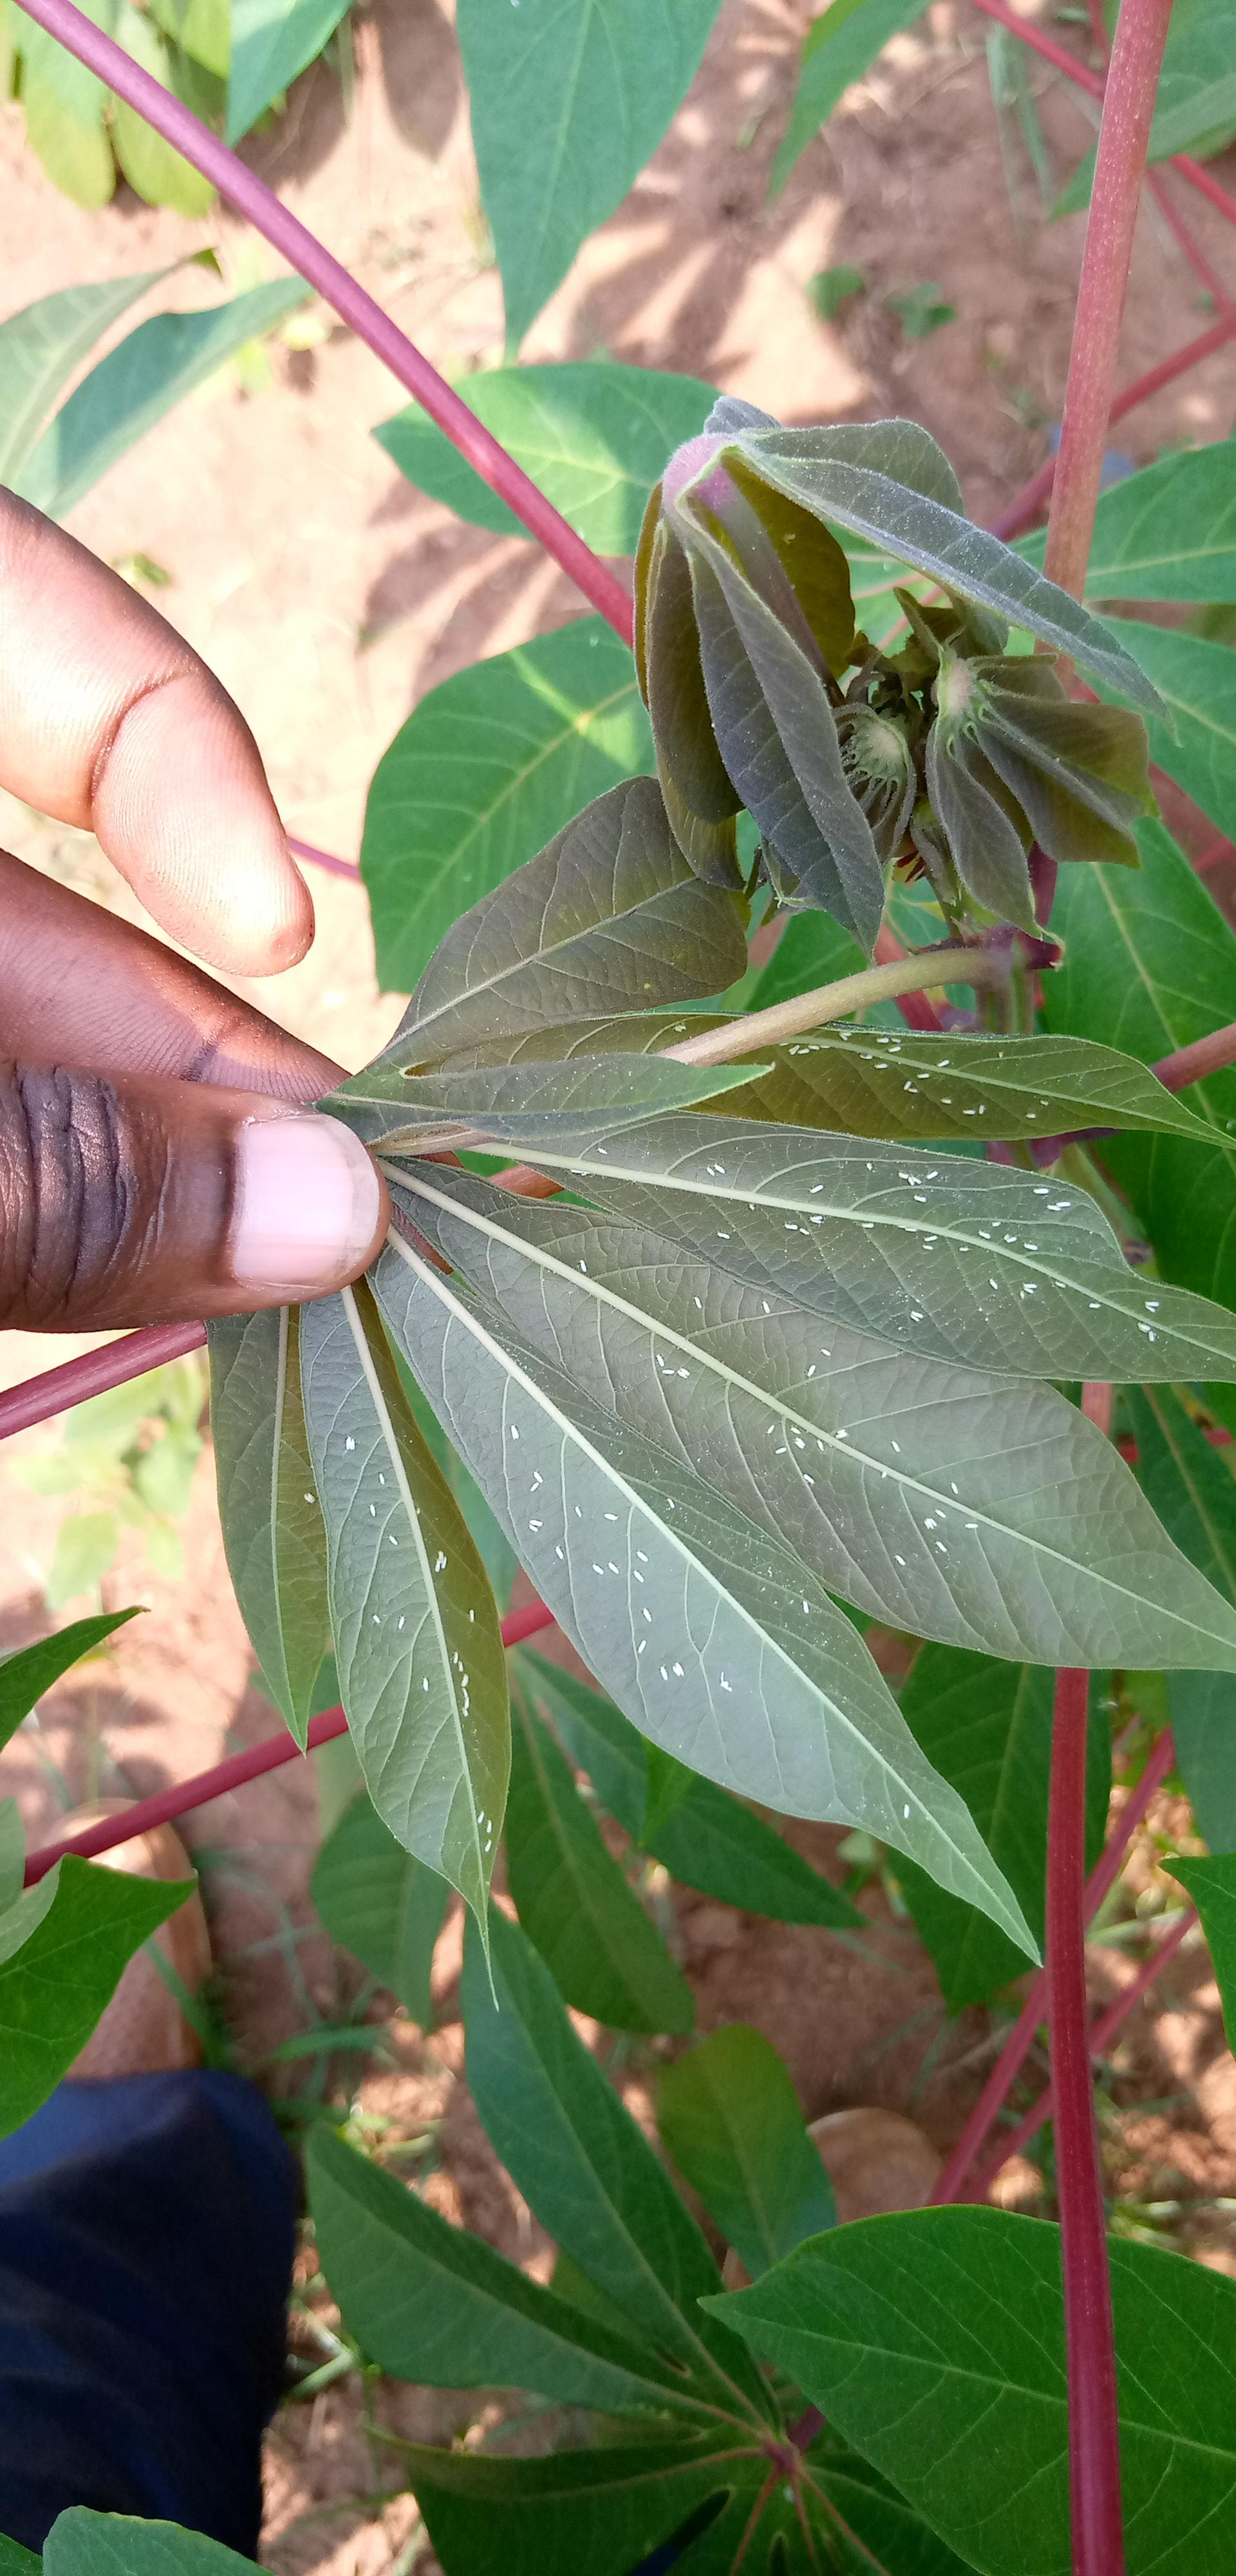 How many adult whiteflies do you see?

126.